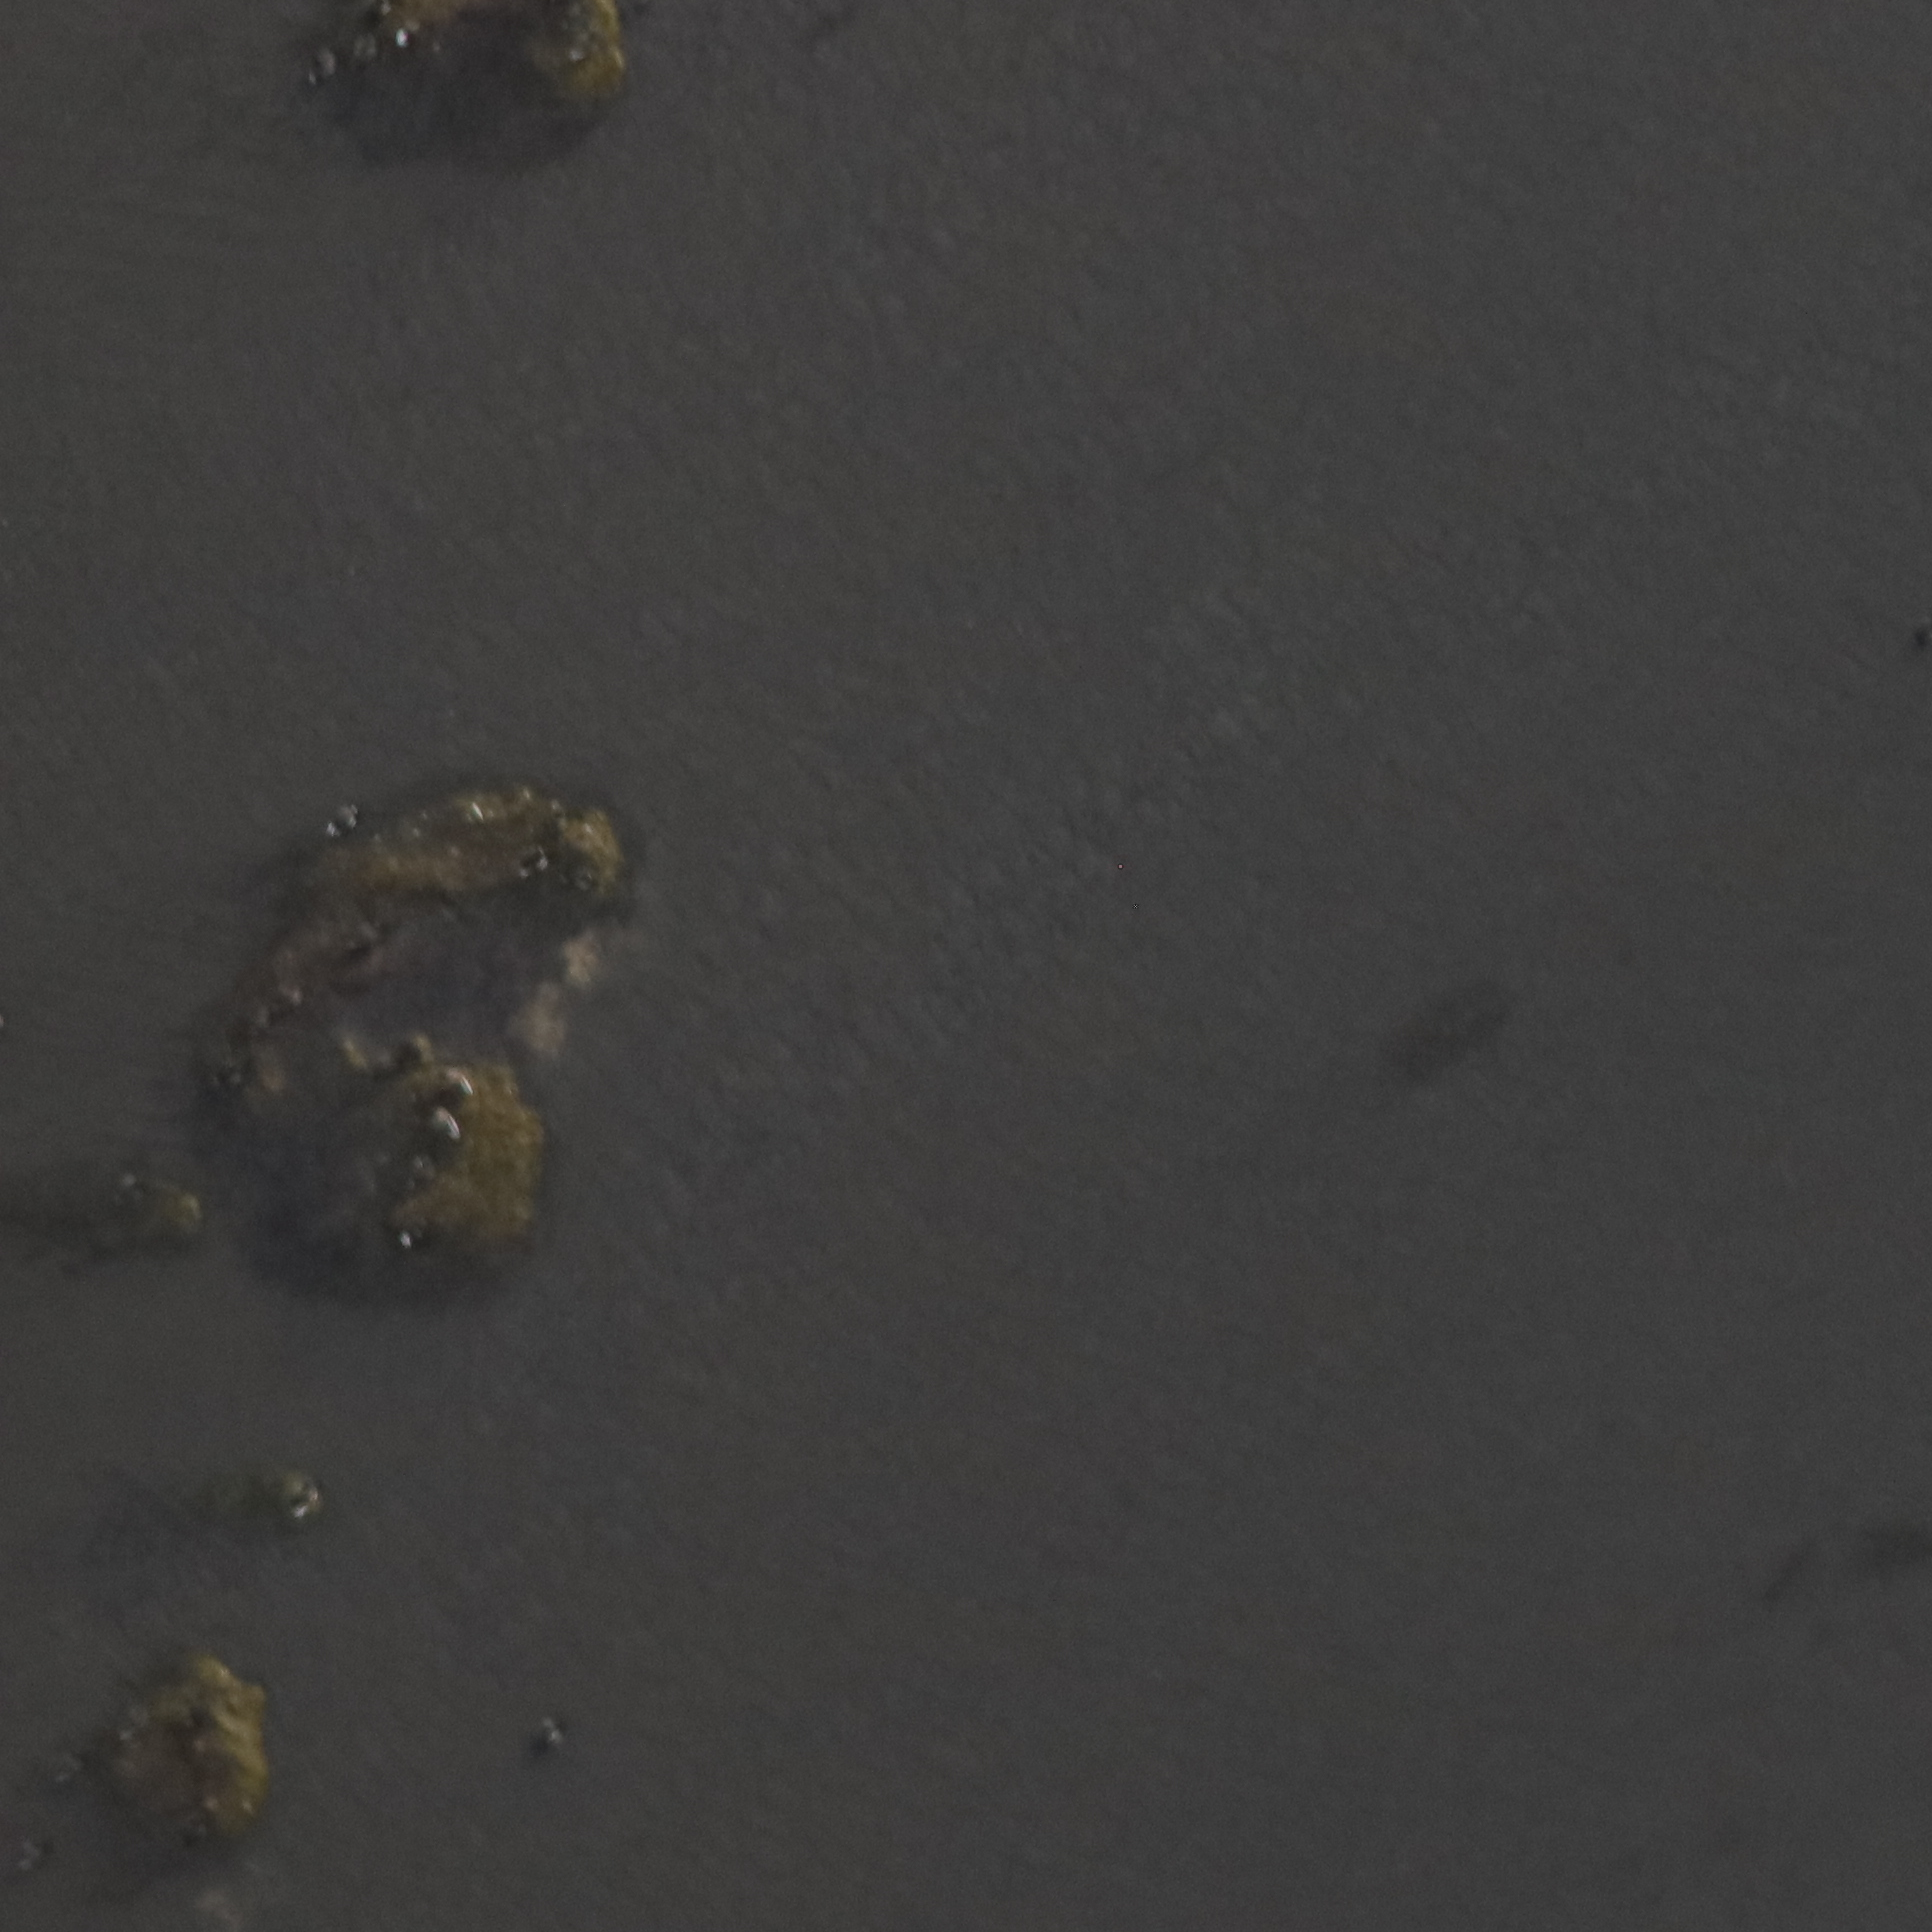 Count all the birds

24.